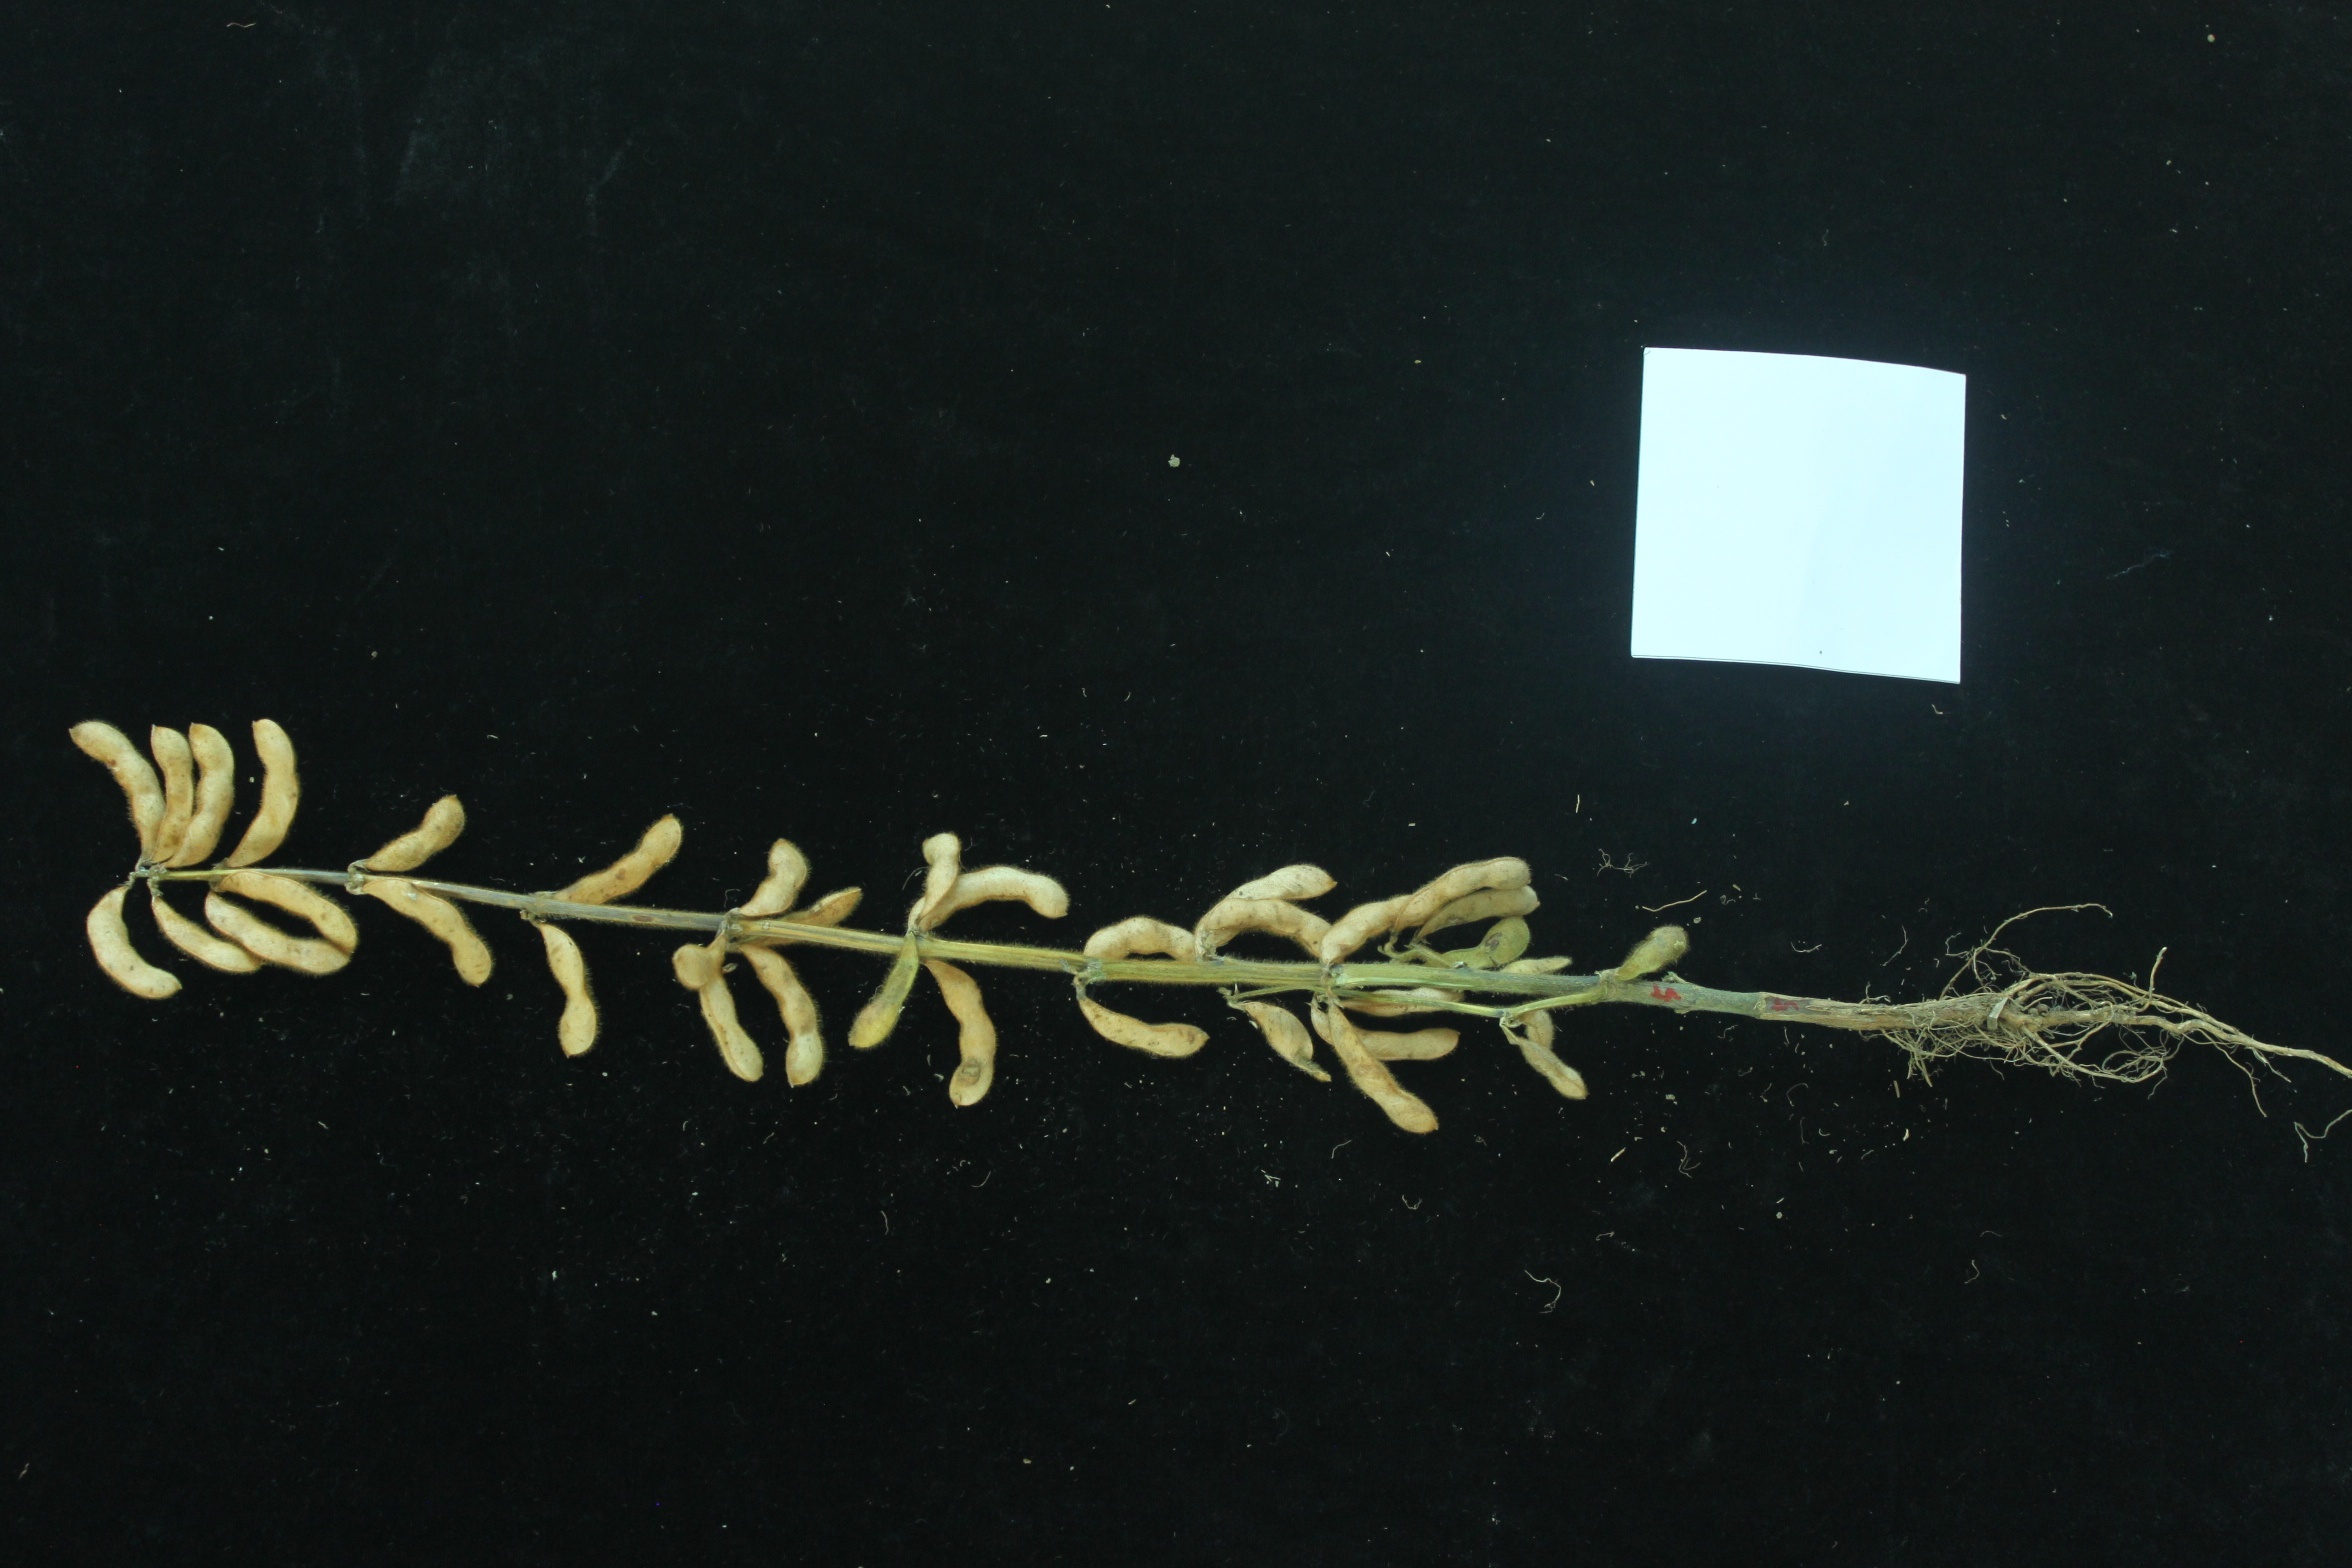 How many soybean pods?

37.